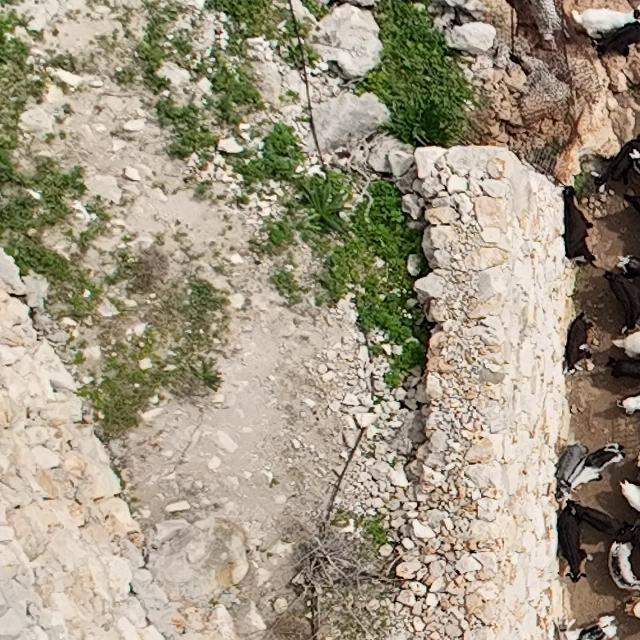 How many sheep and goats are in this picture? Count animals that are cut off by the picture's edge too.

21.